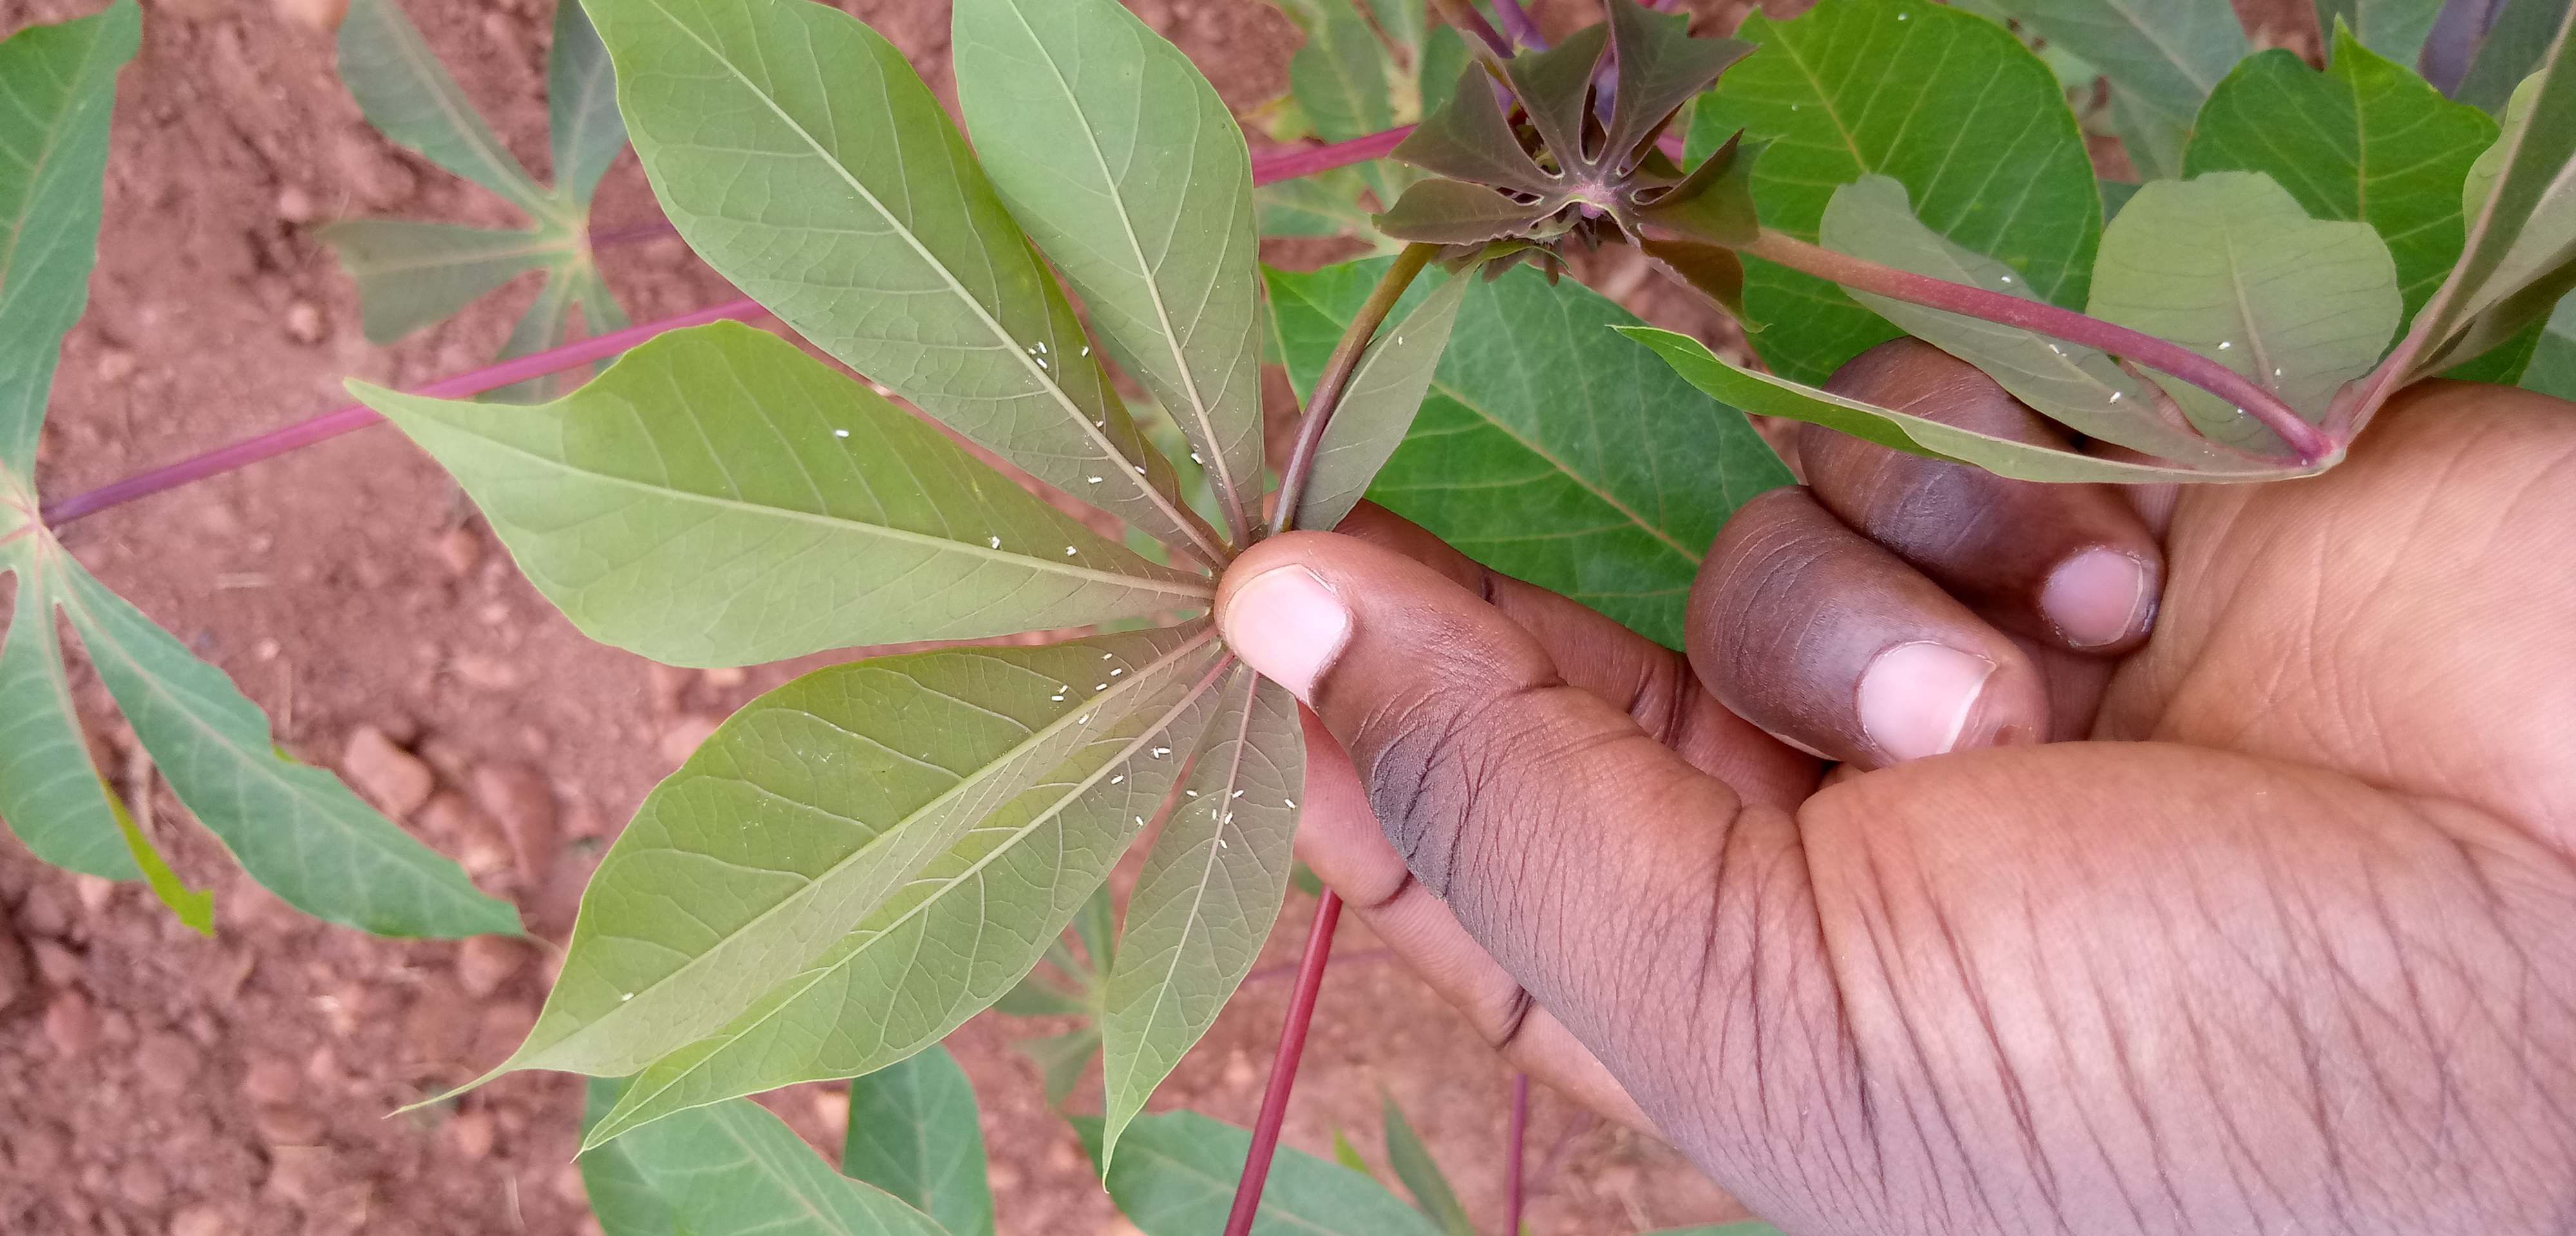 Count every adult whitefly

29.